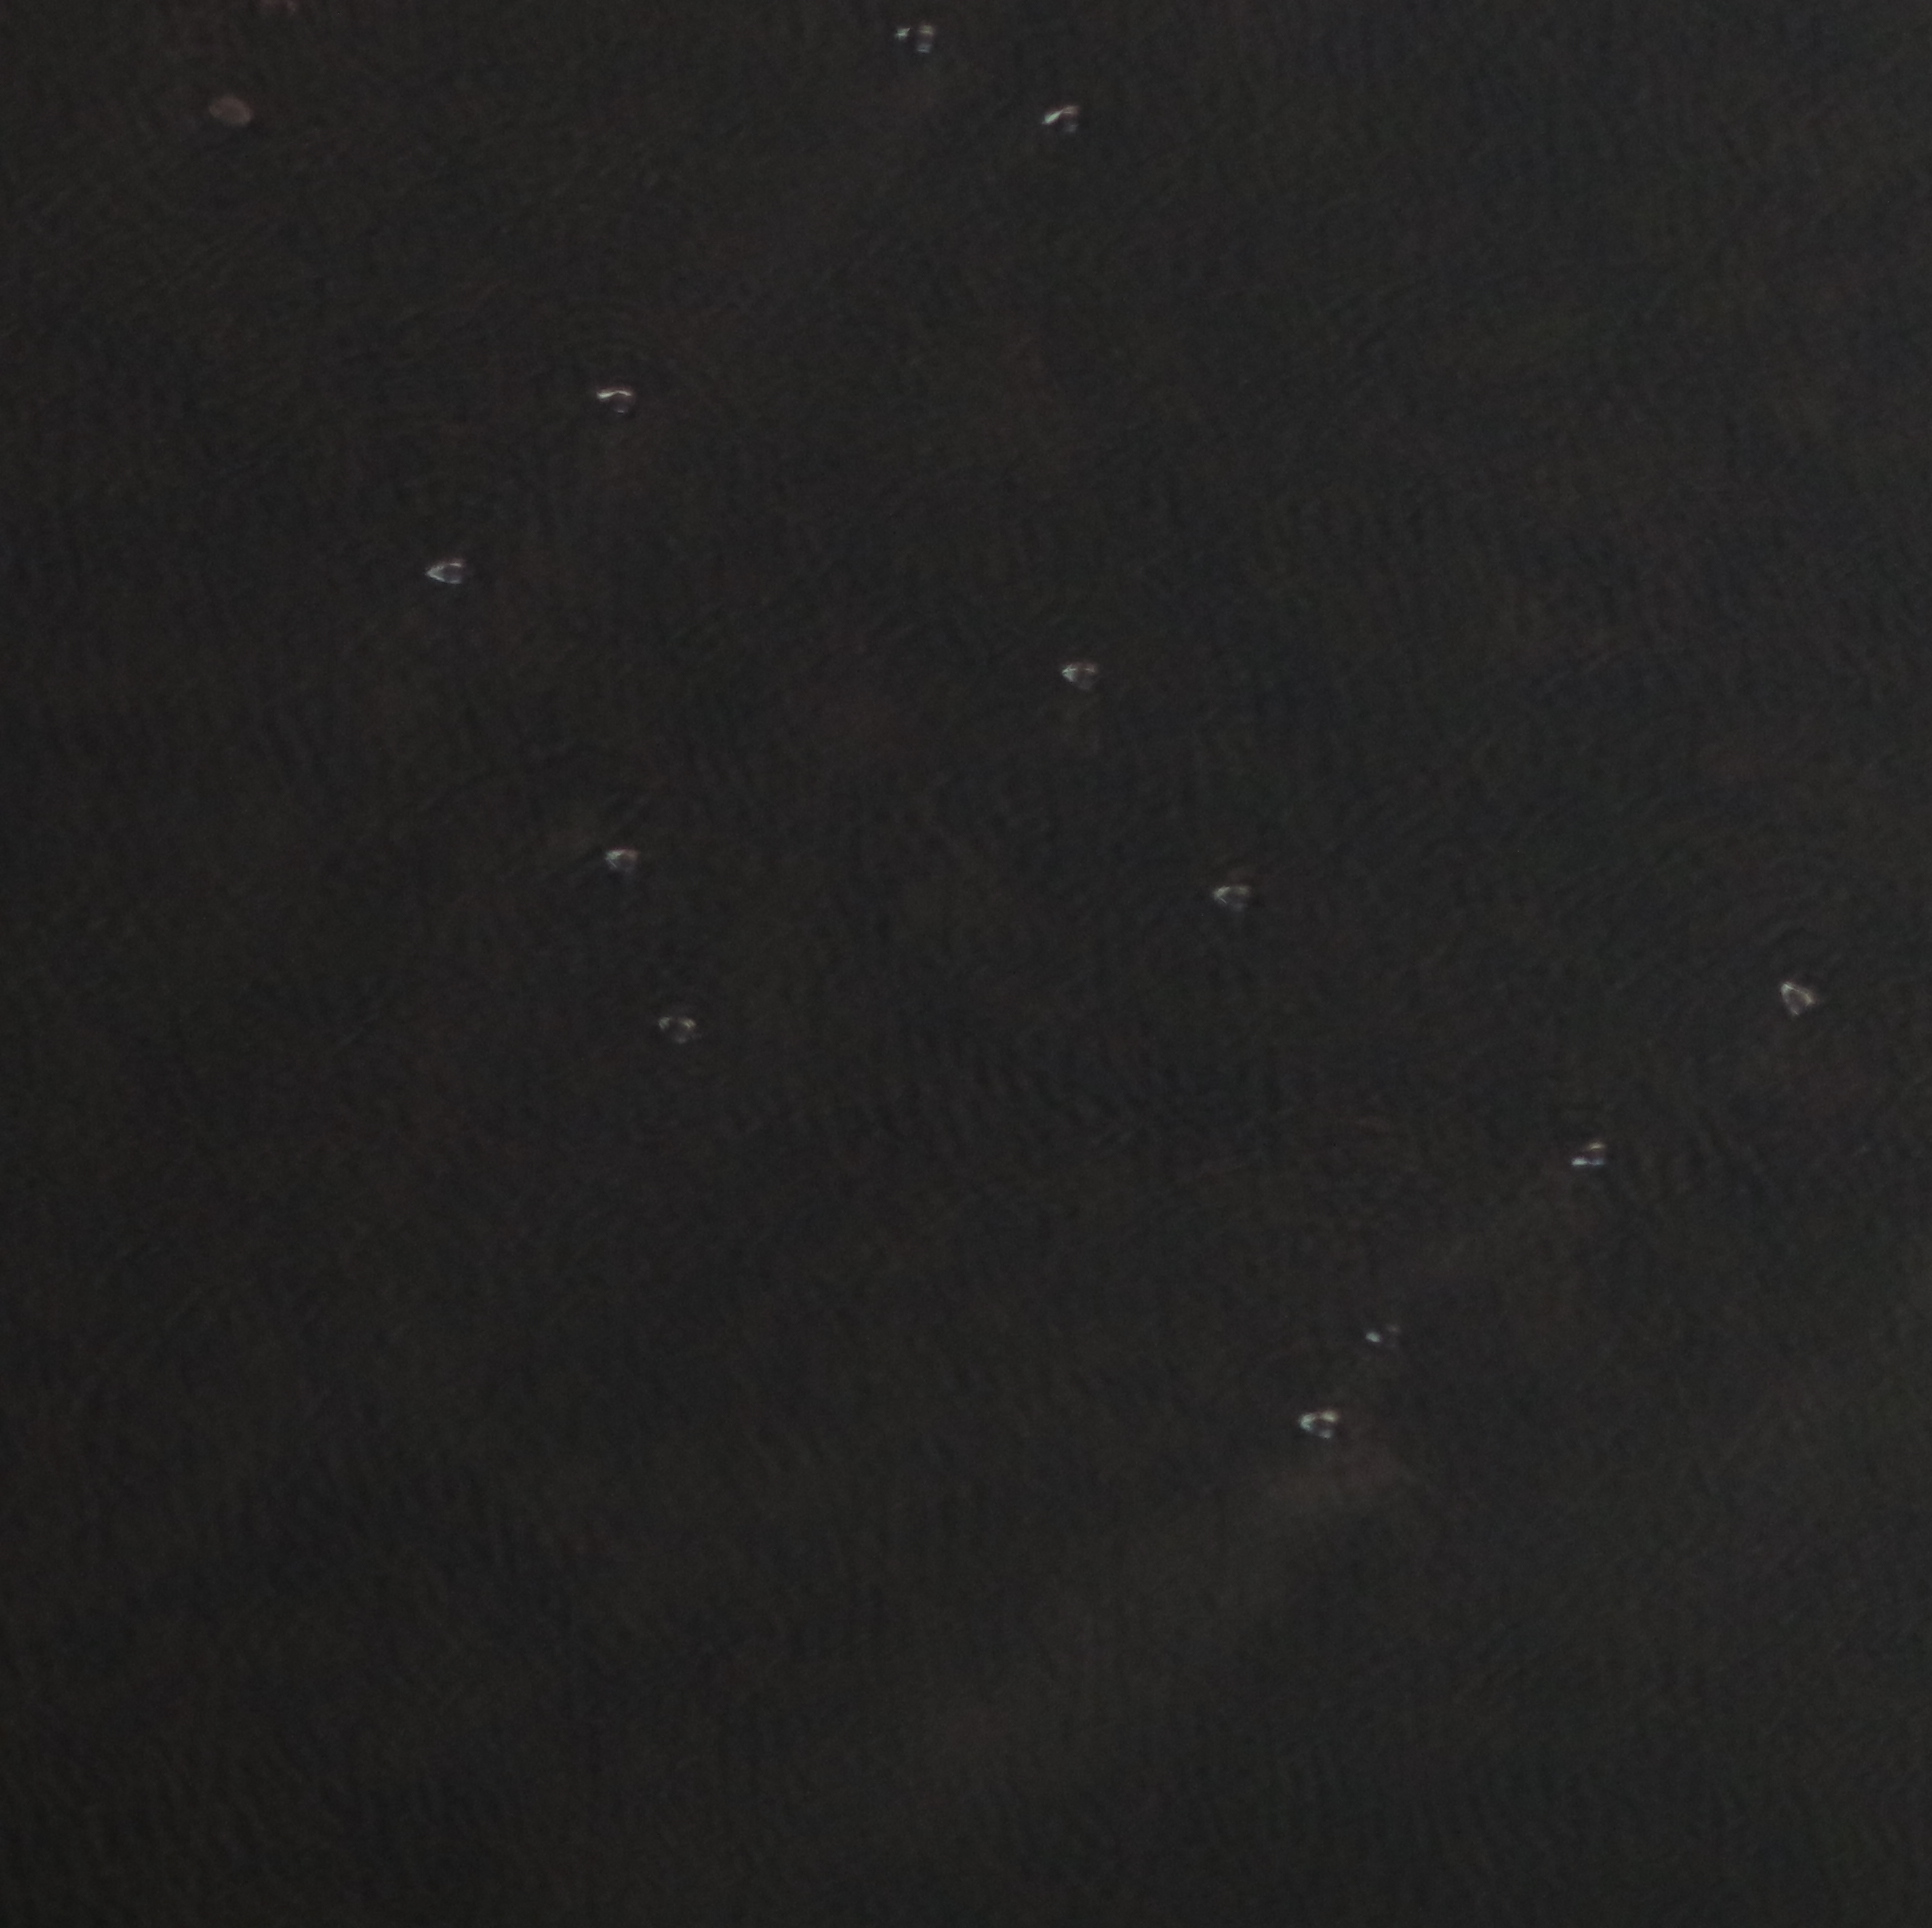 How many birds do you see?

14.